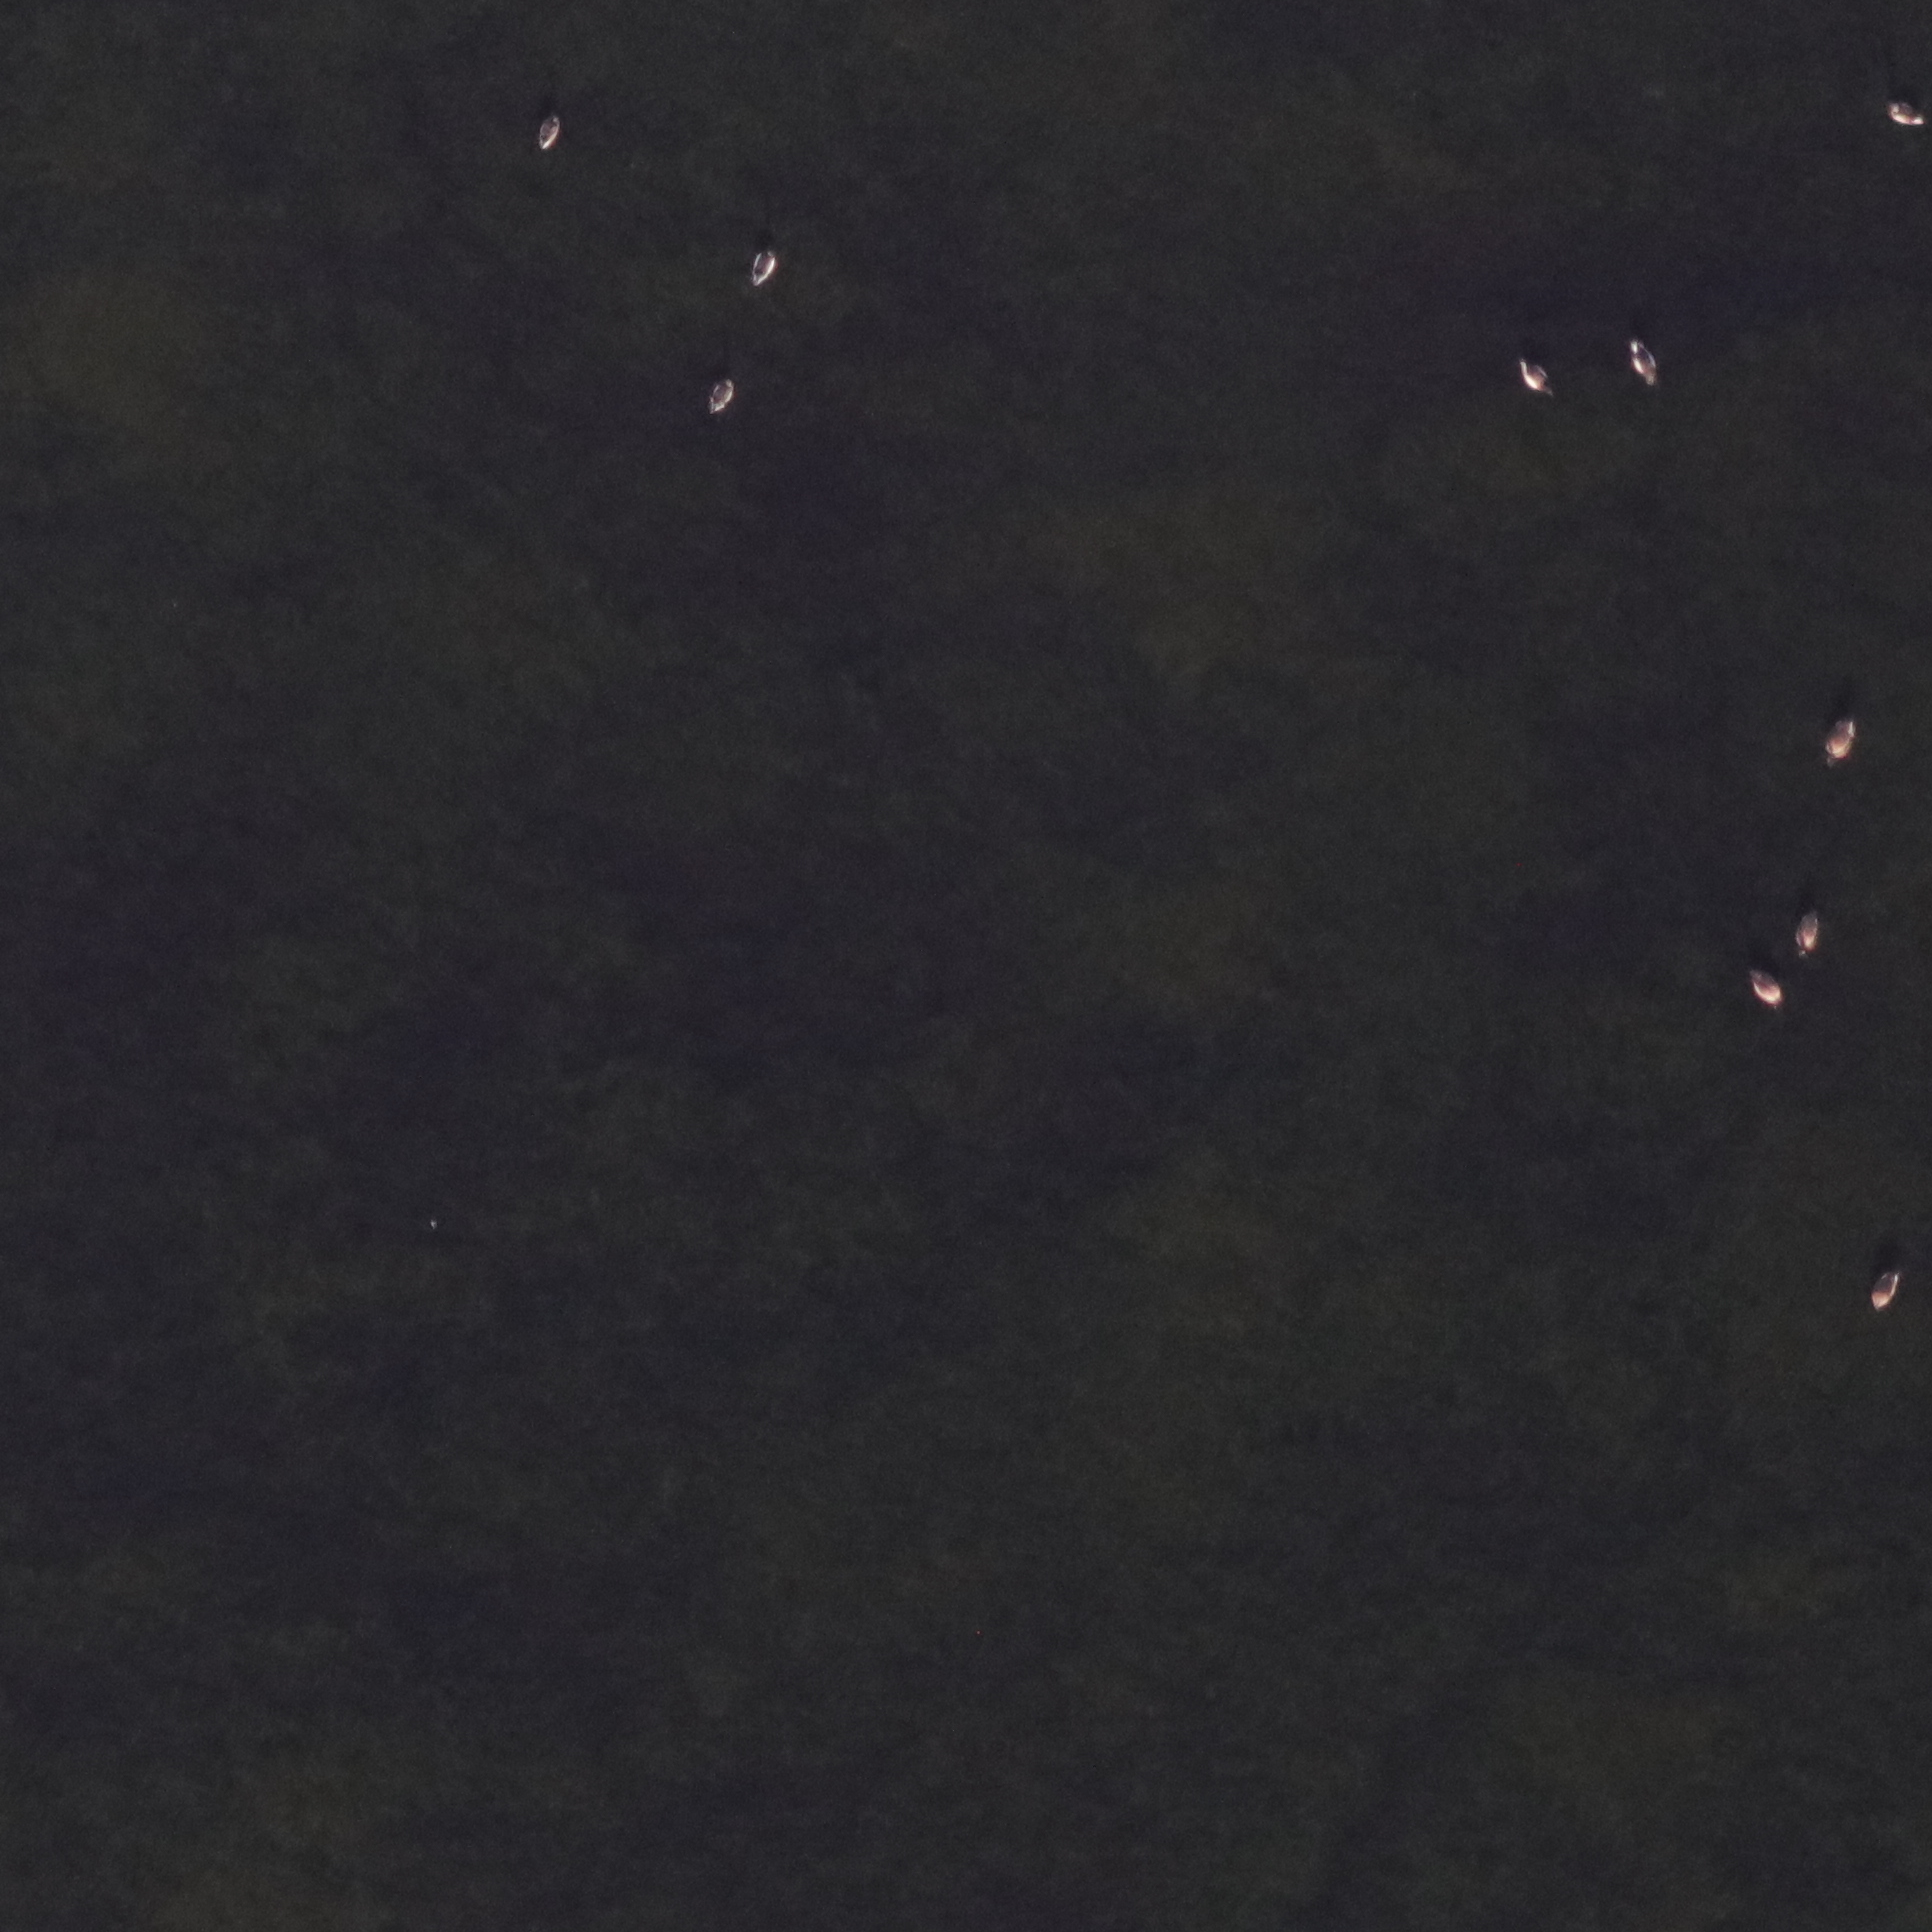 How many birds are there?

10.